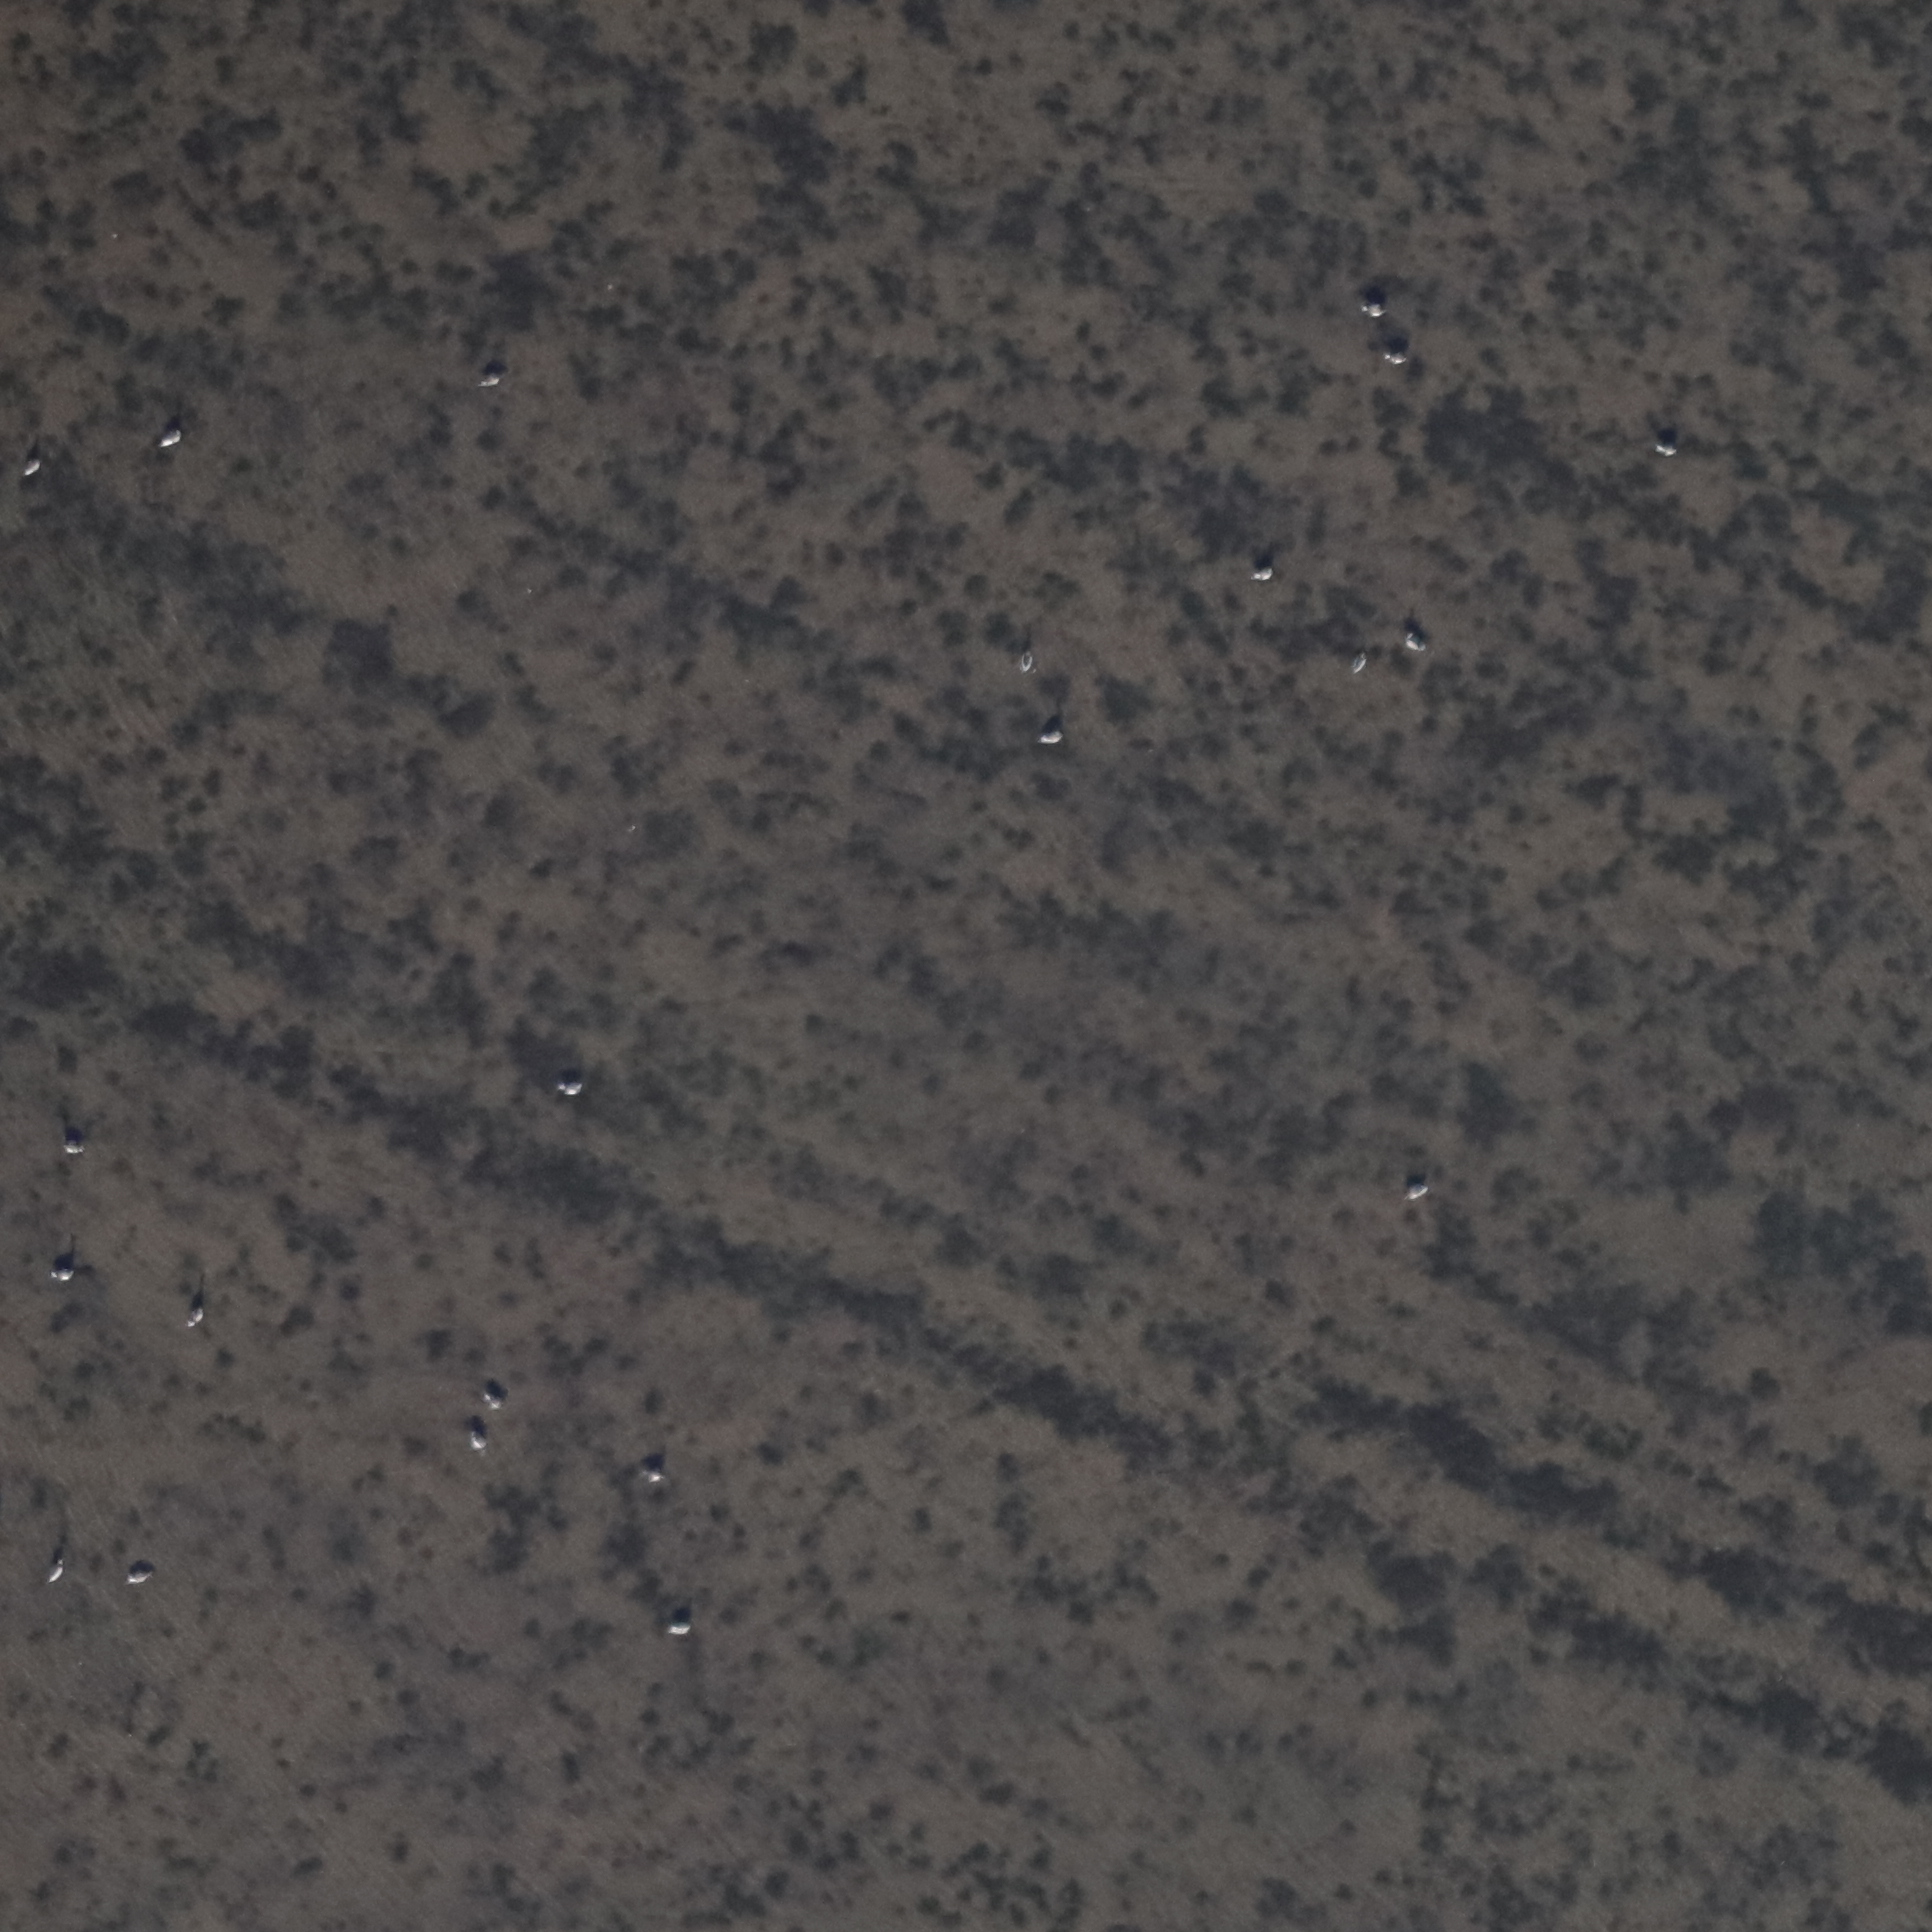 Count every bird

22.